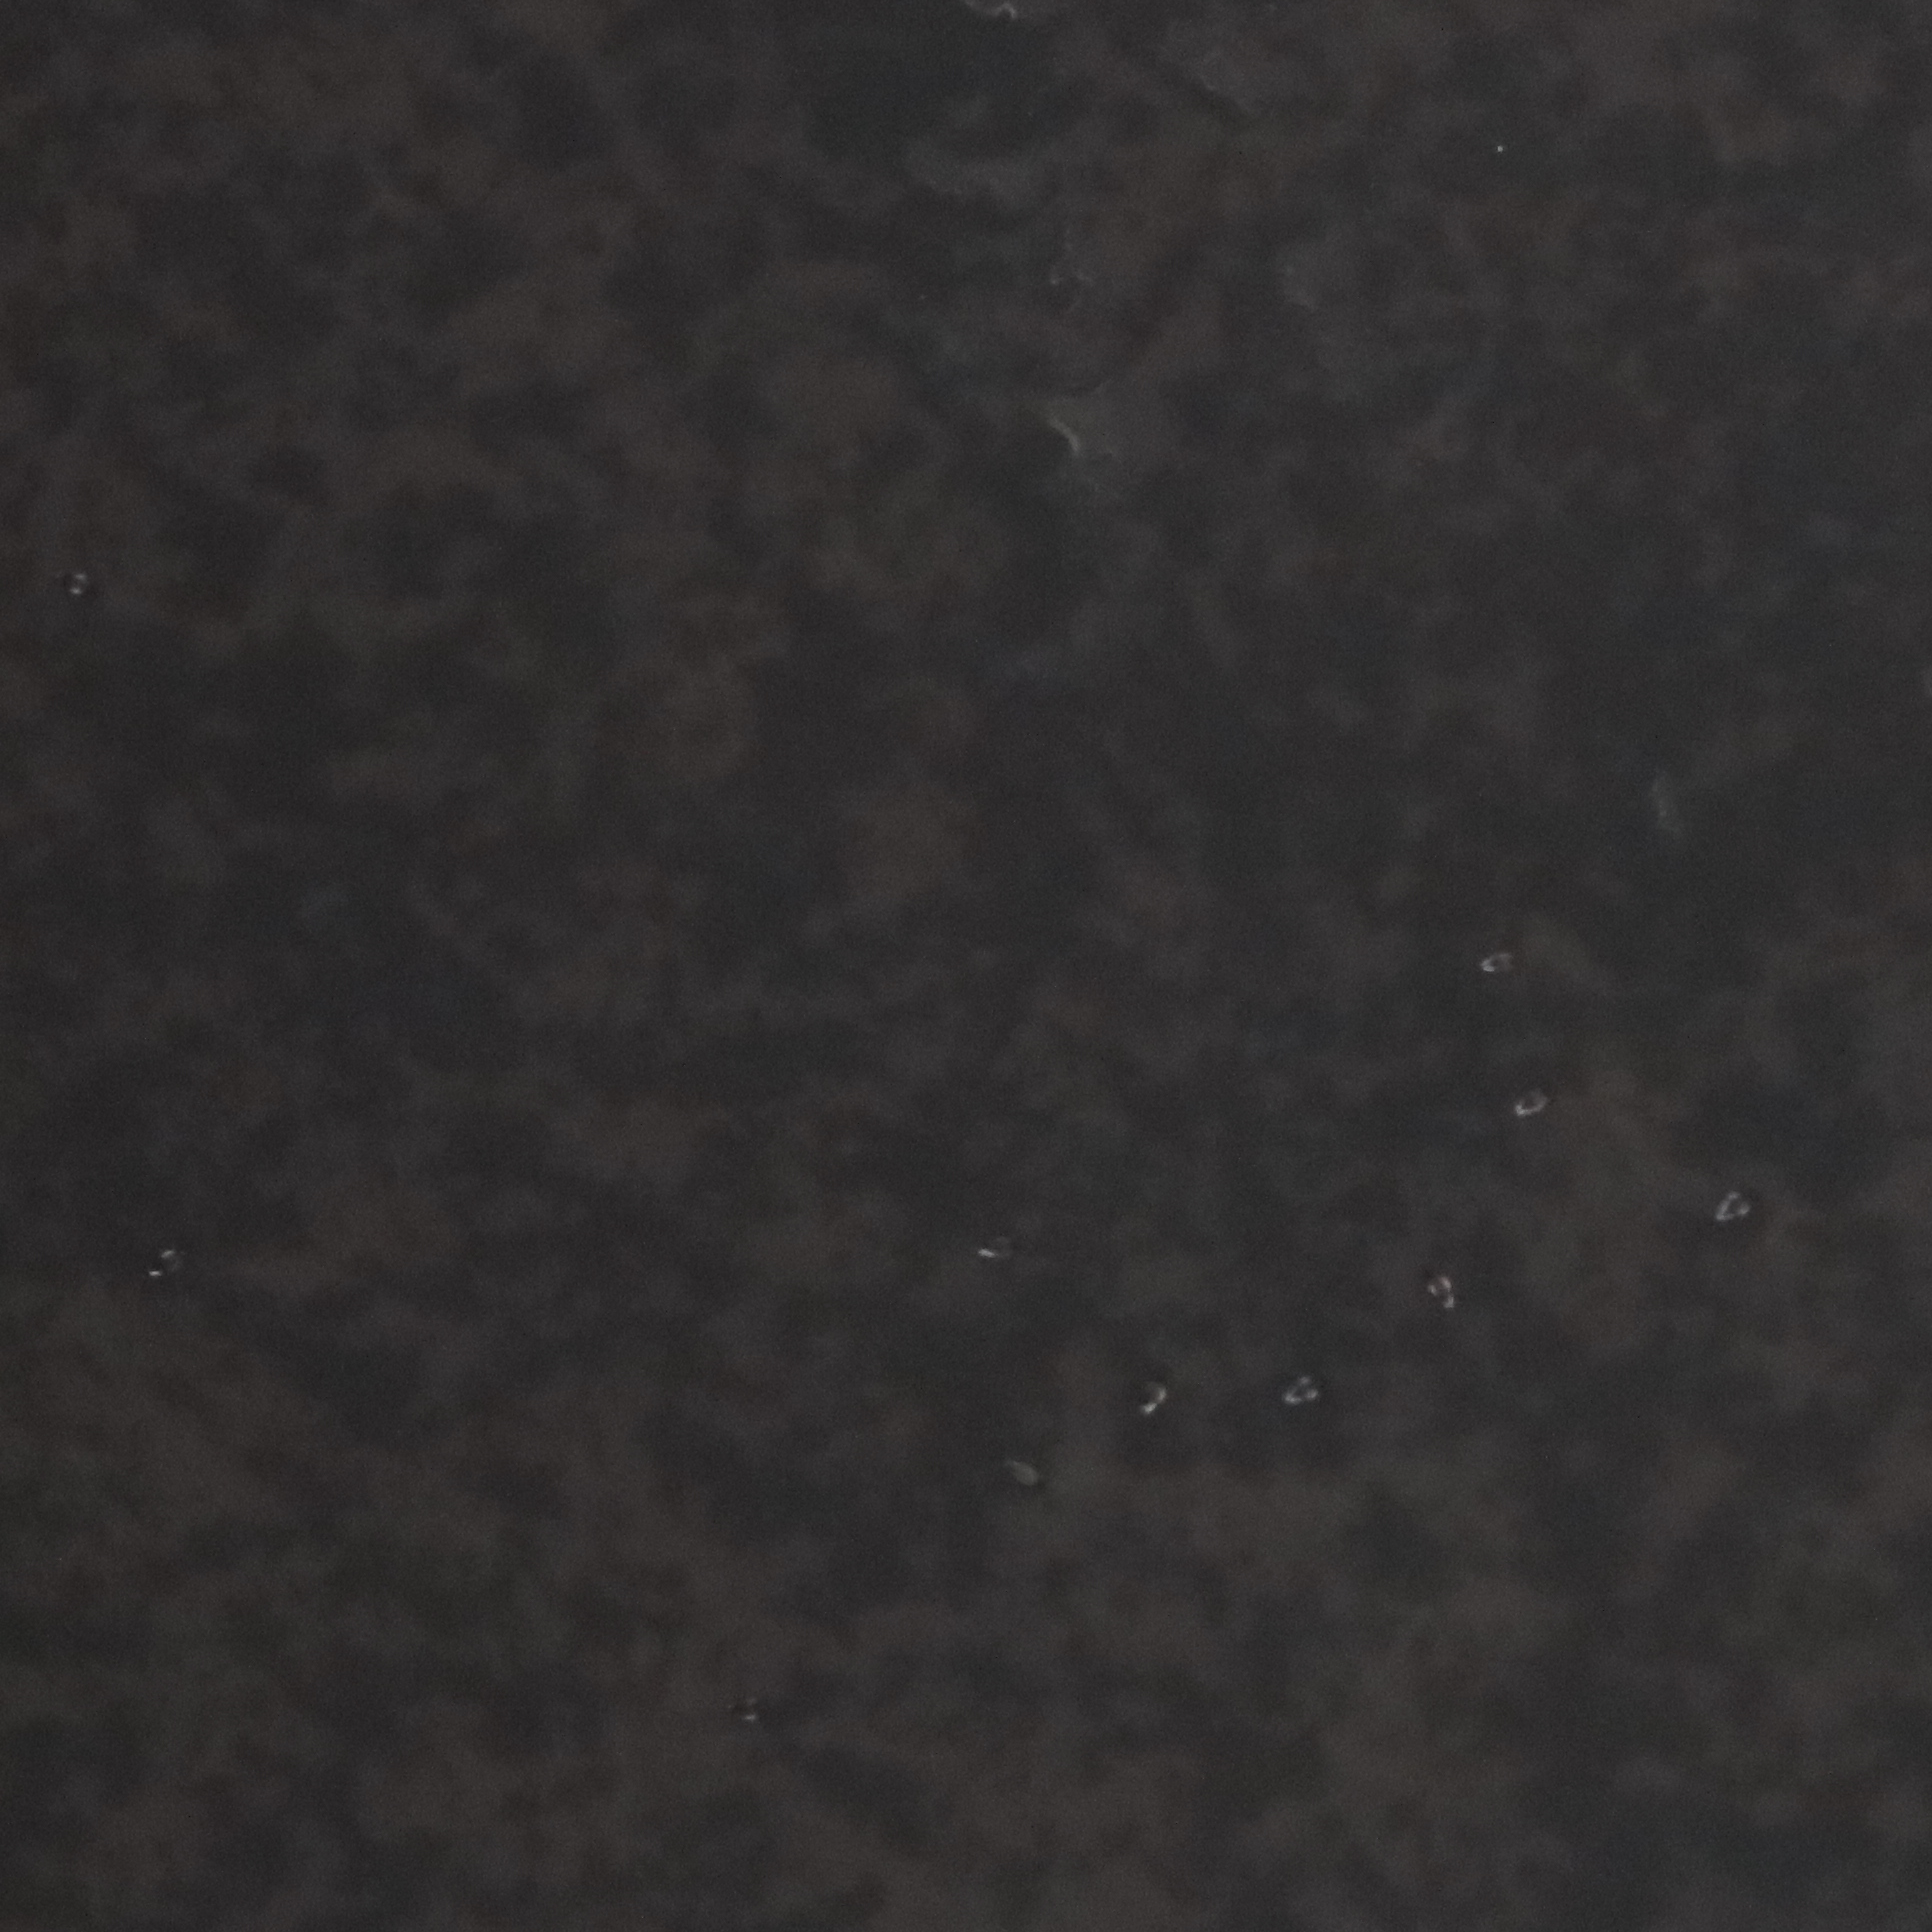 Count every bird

11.